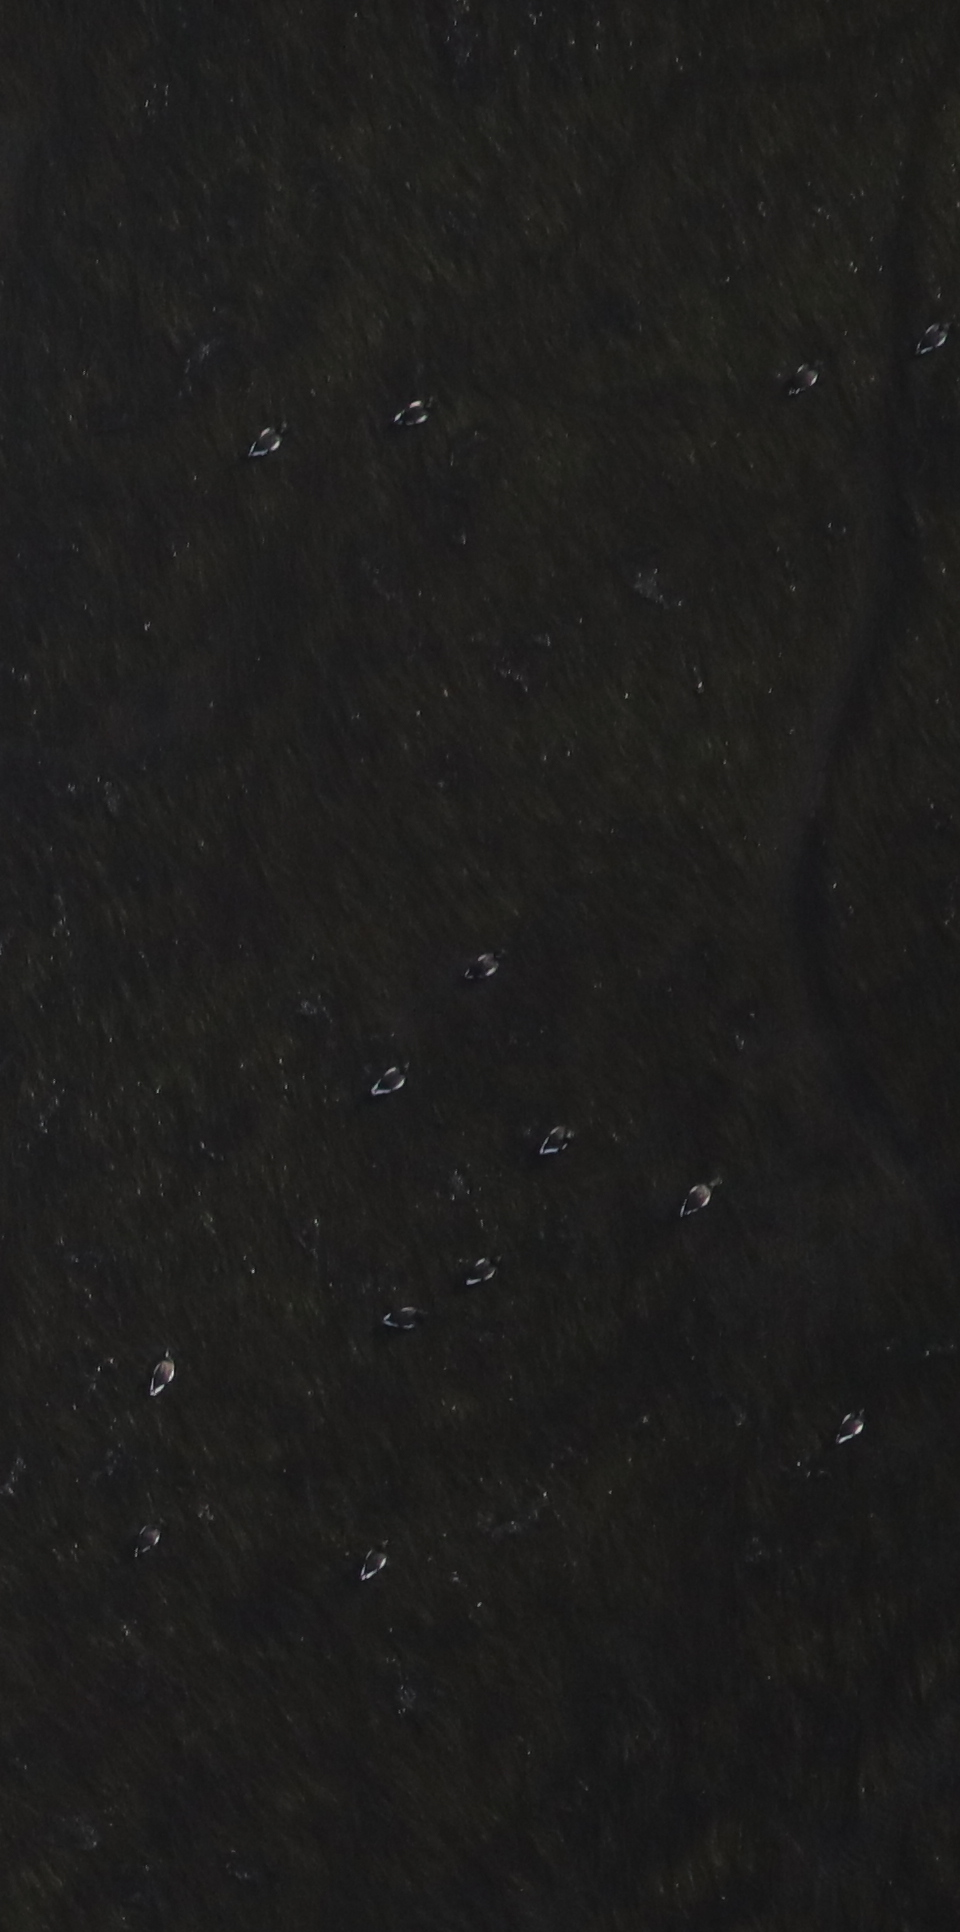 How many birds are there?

14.